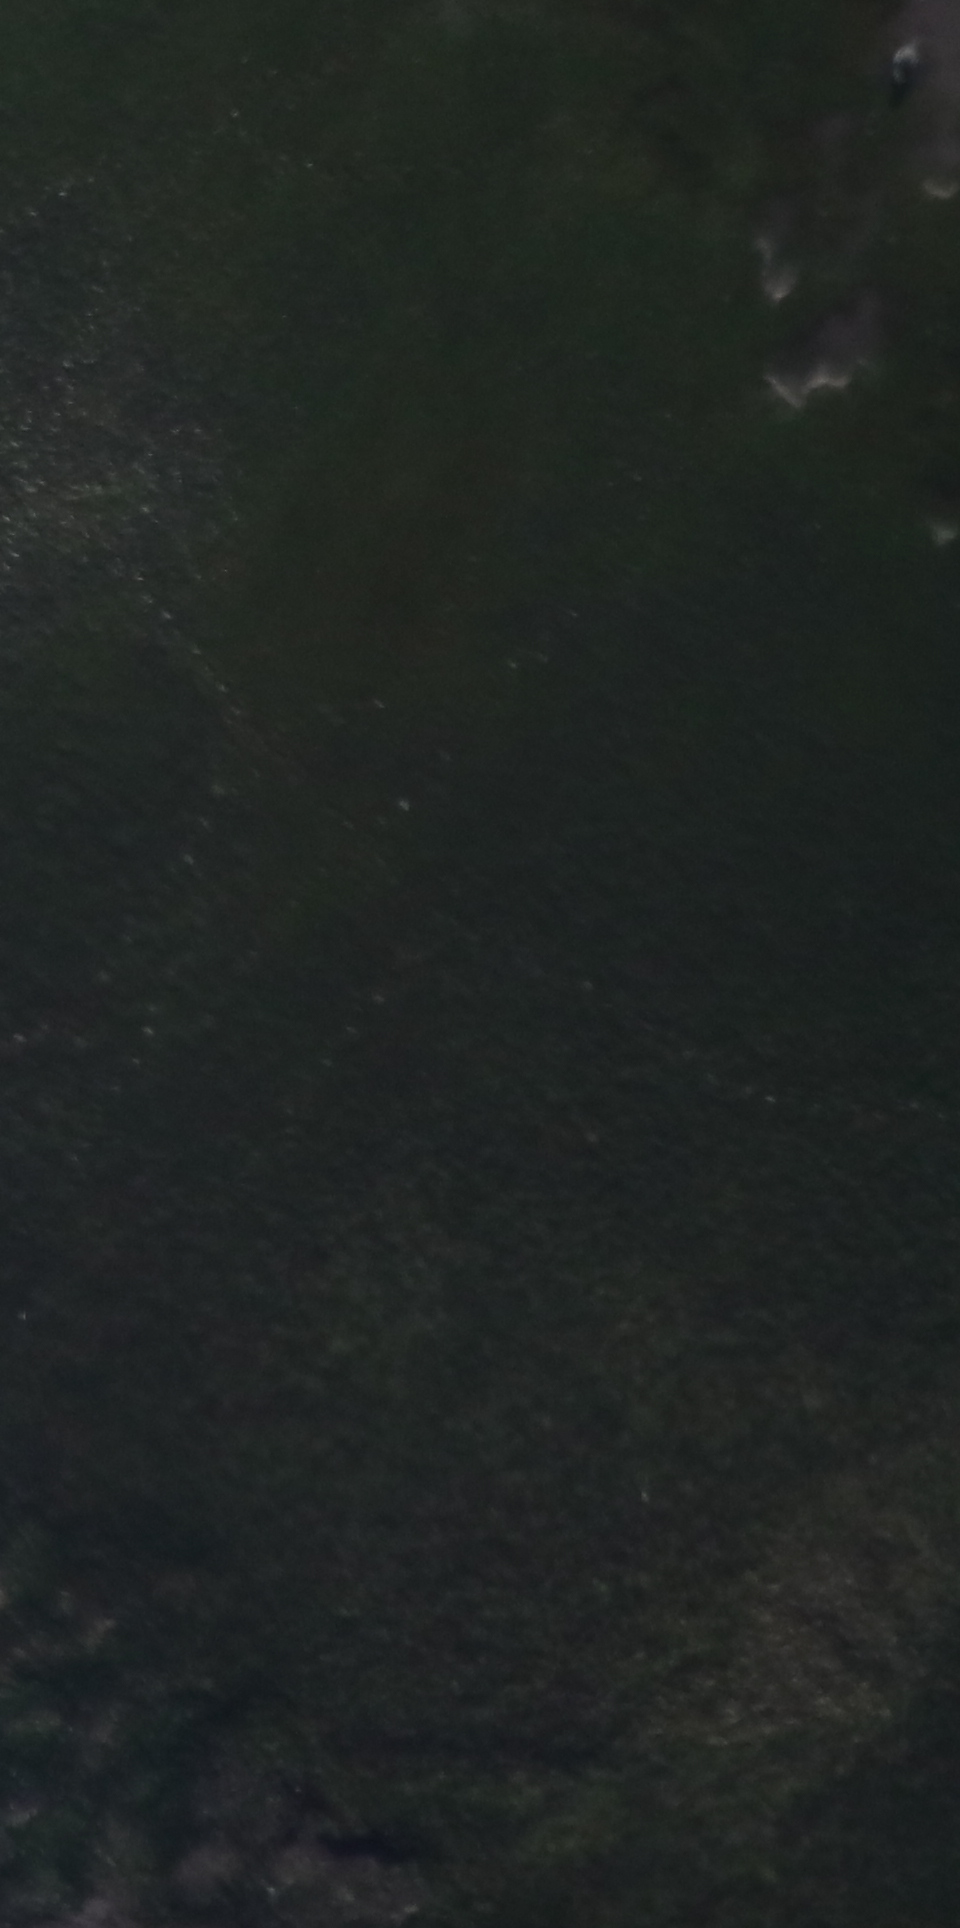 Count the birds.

1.